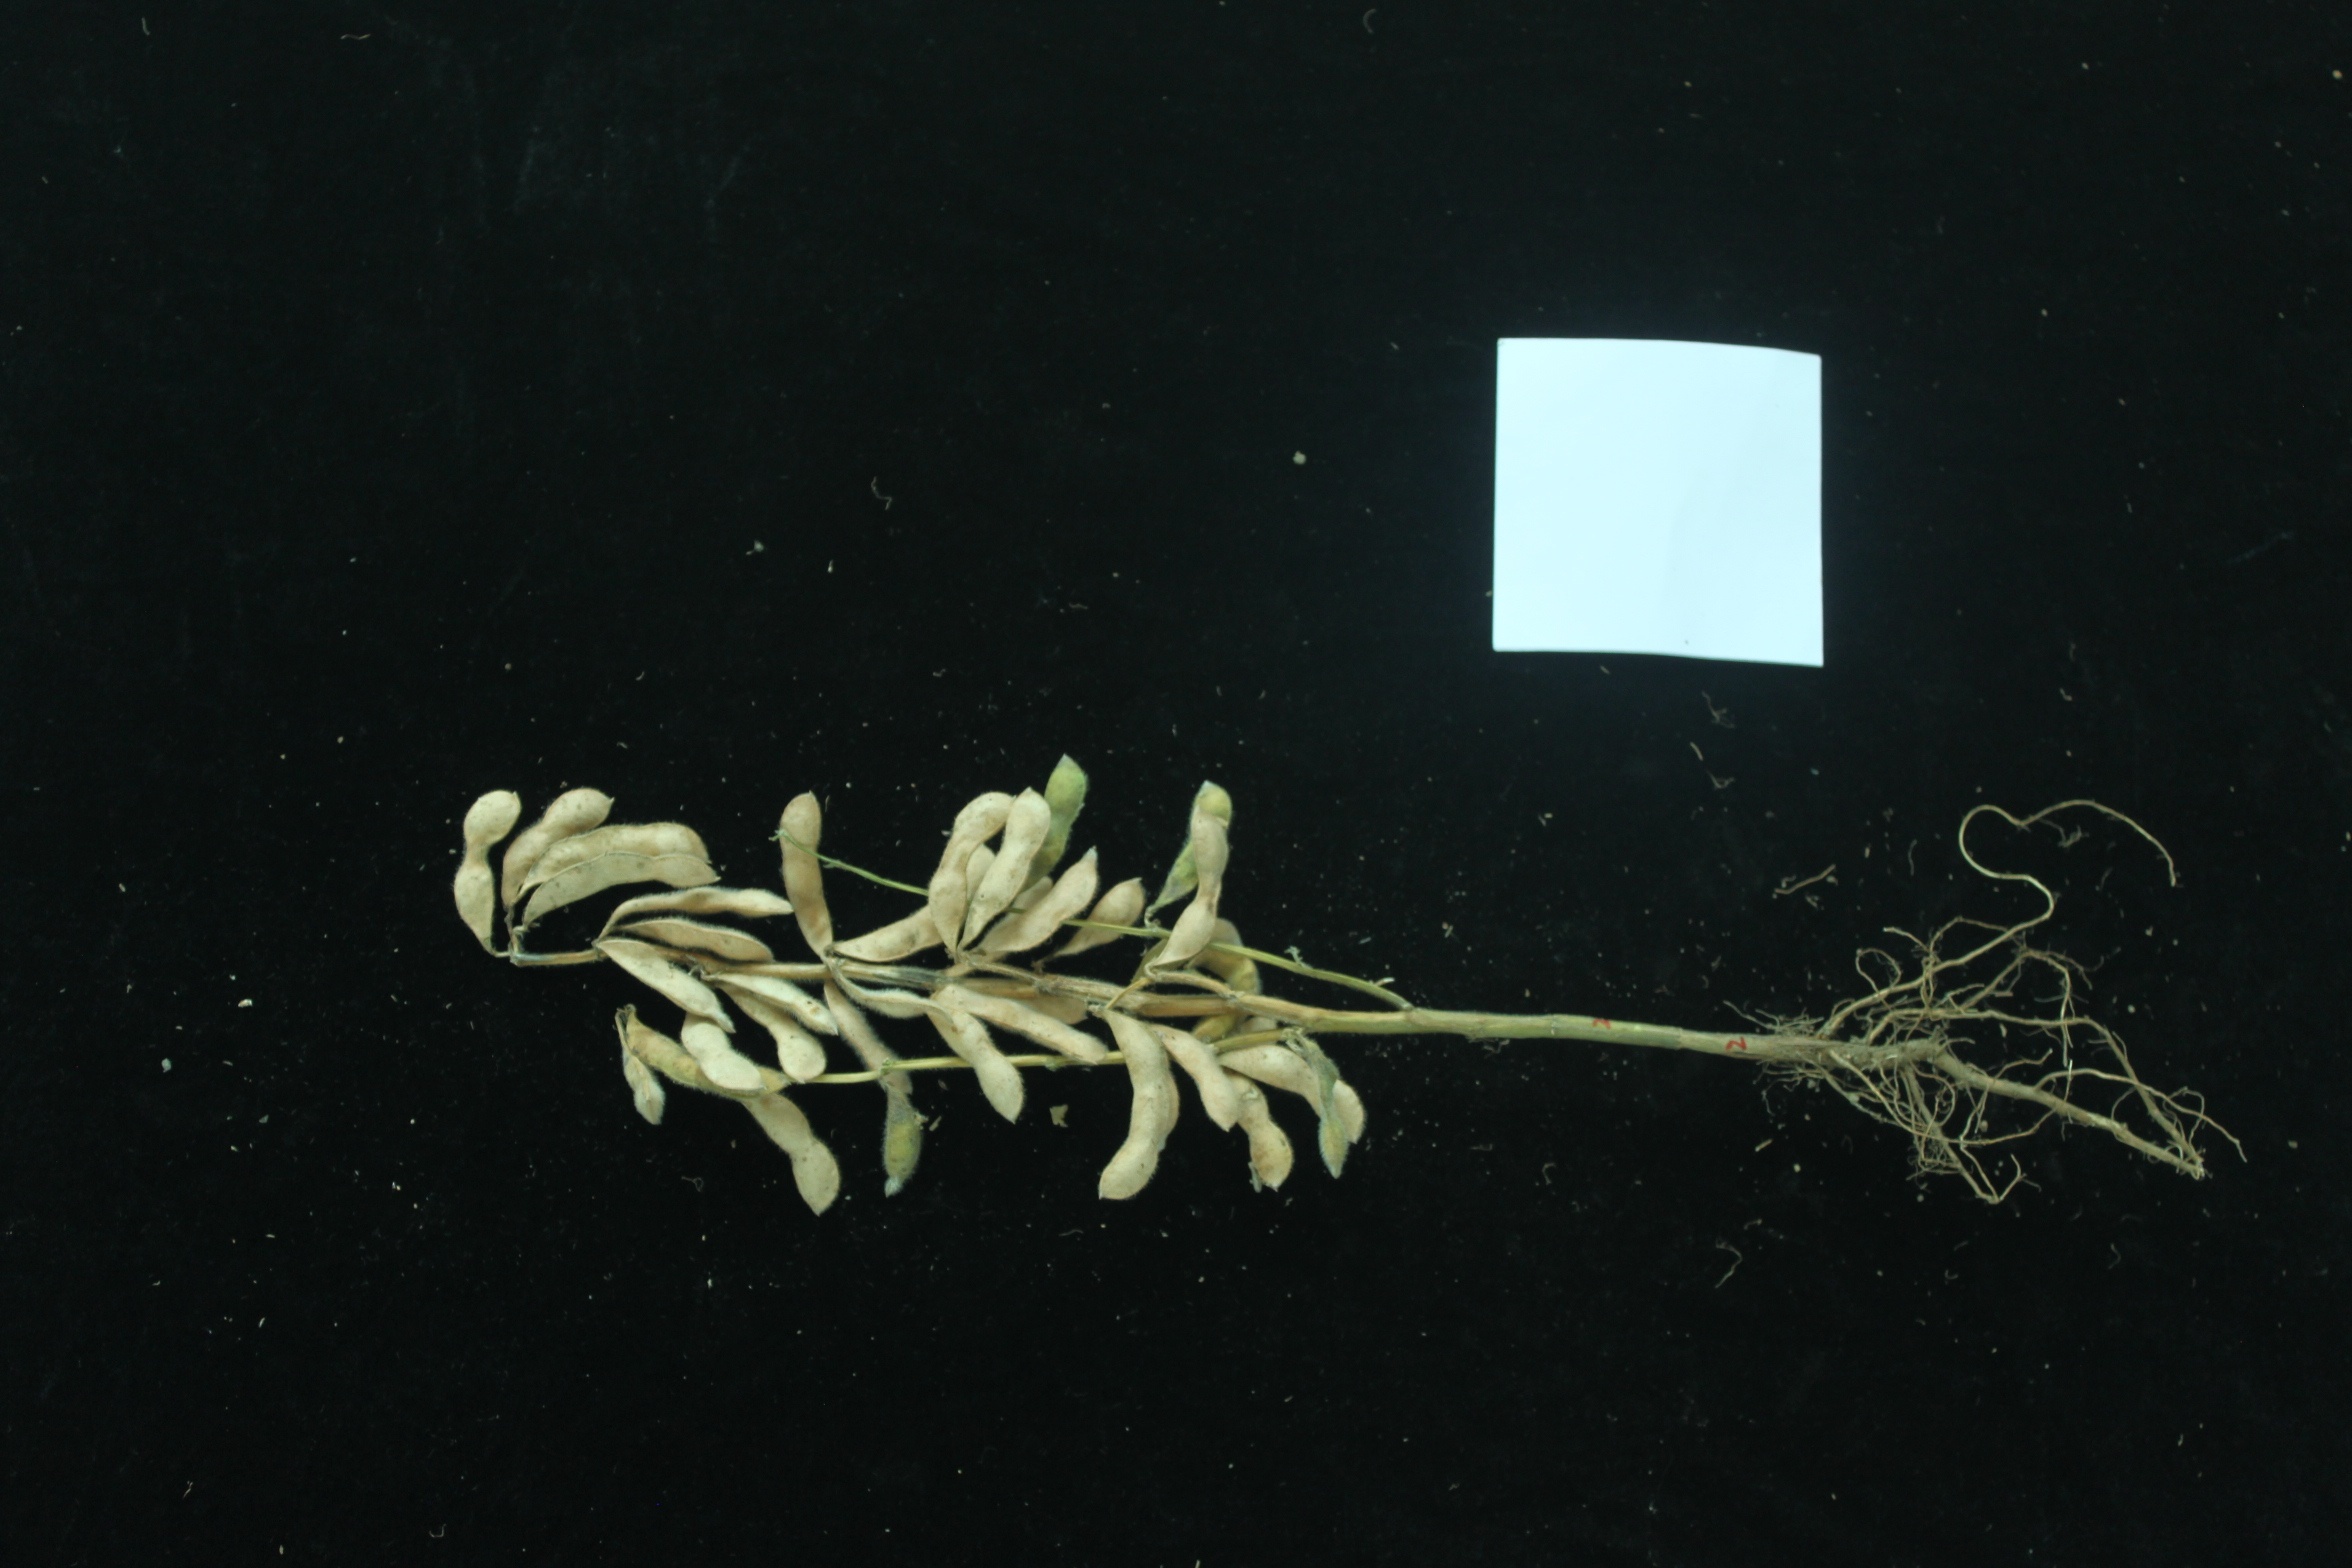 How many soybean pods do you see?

31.